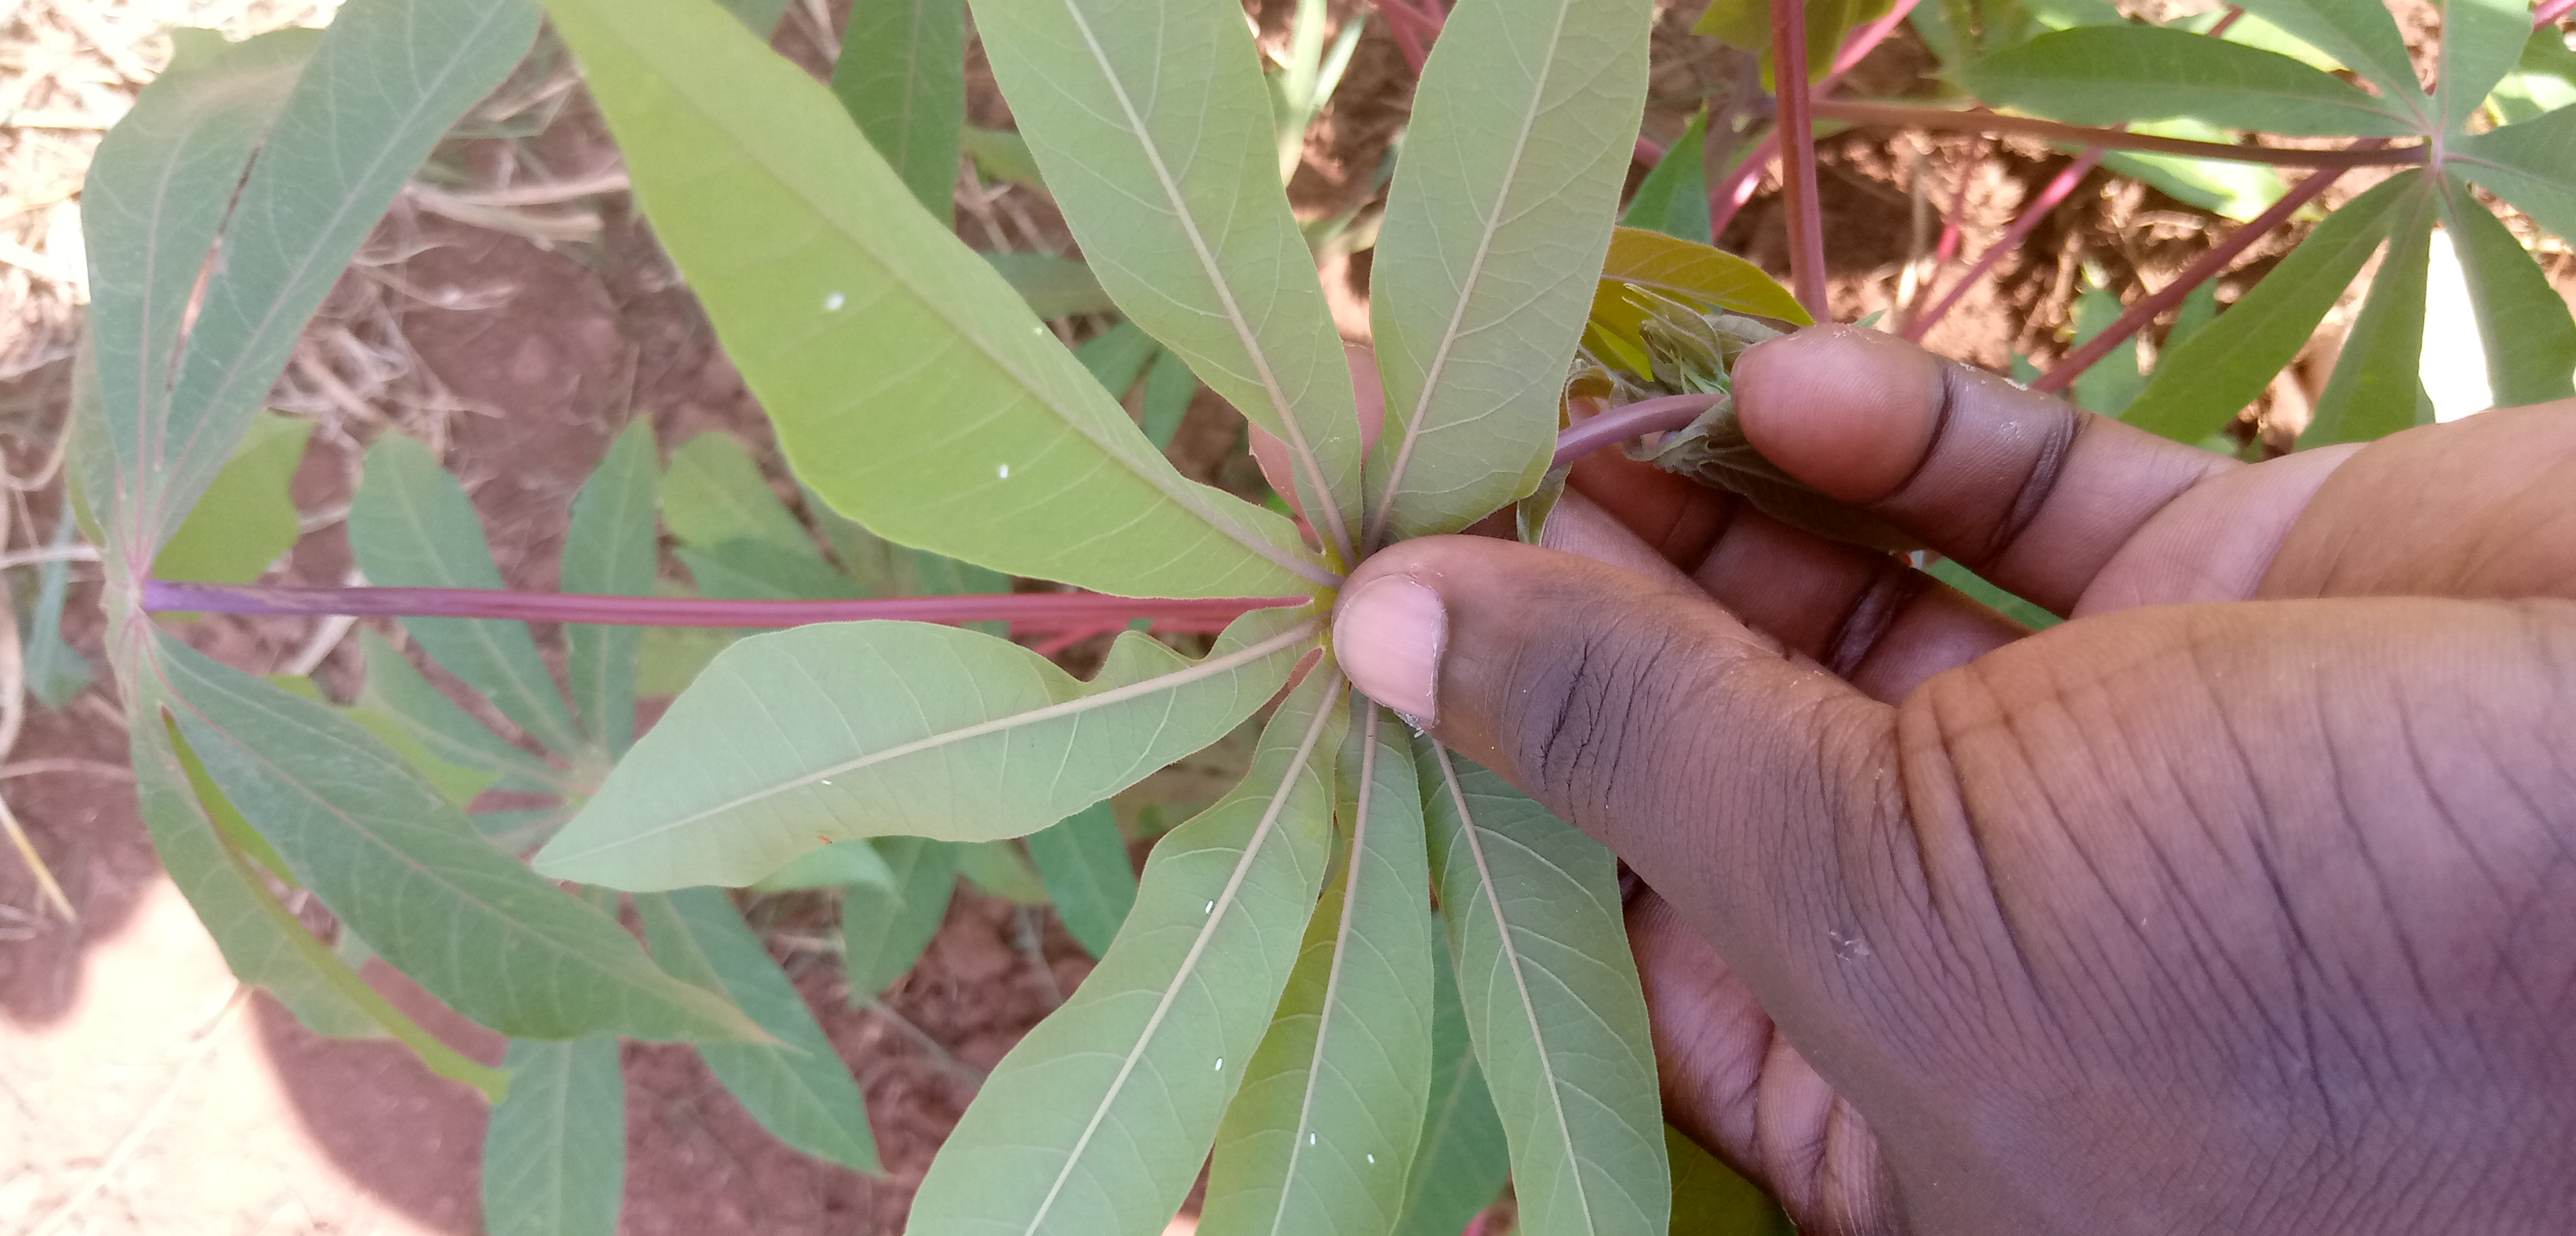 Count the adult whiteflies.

8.